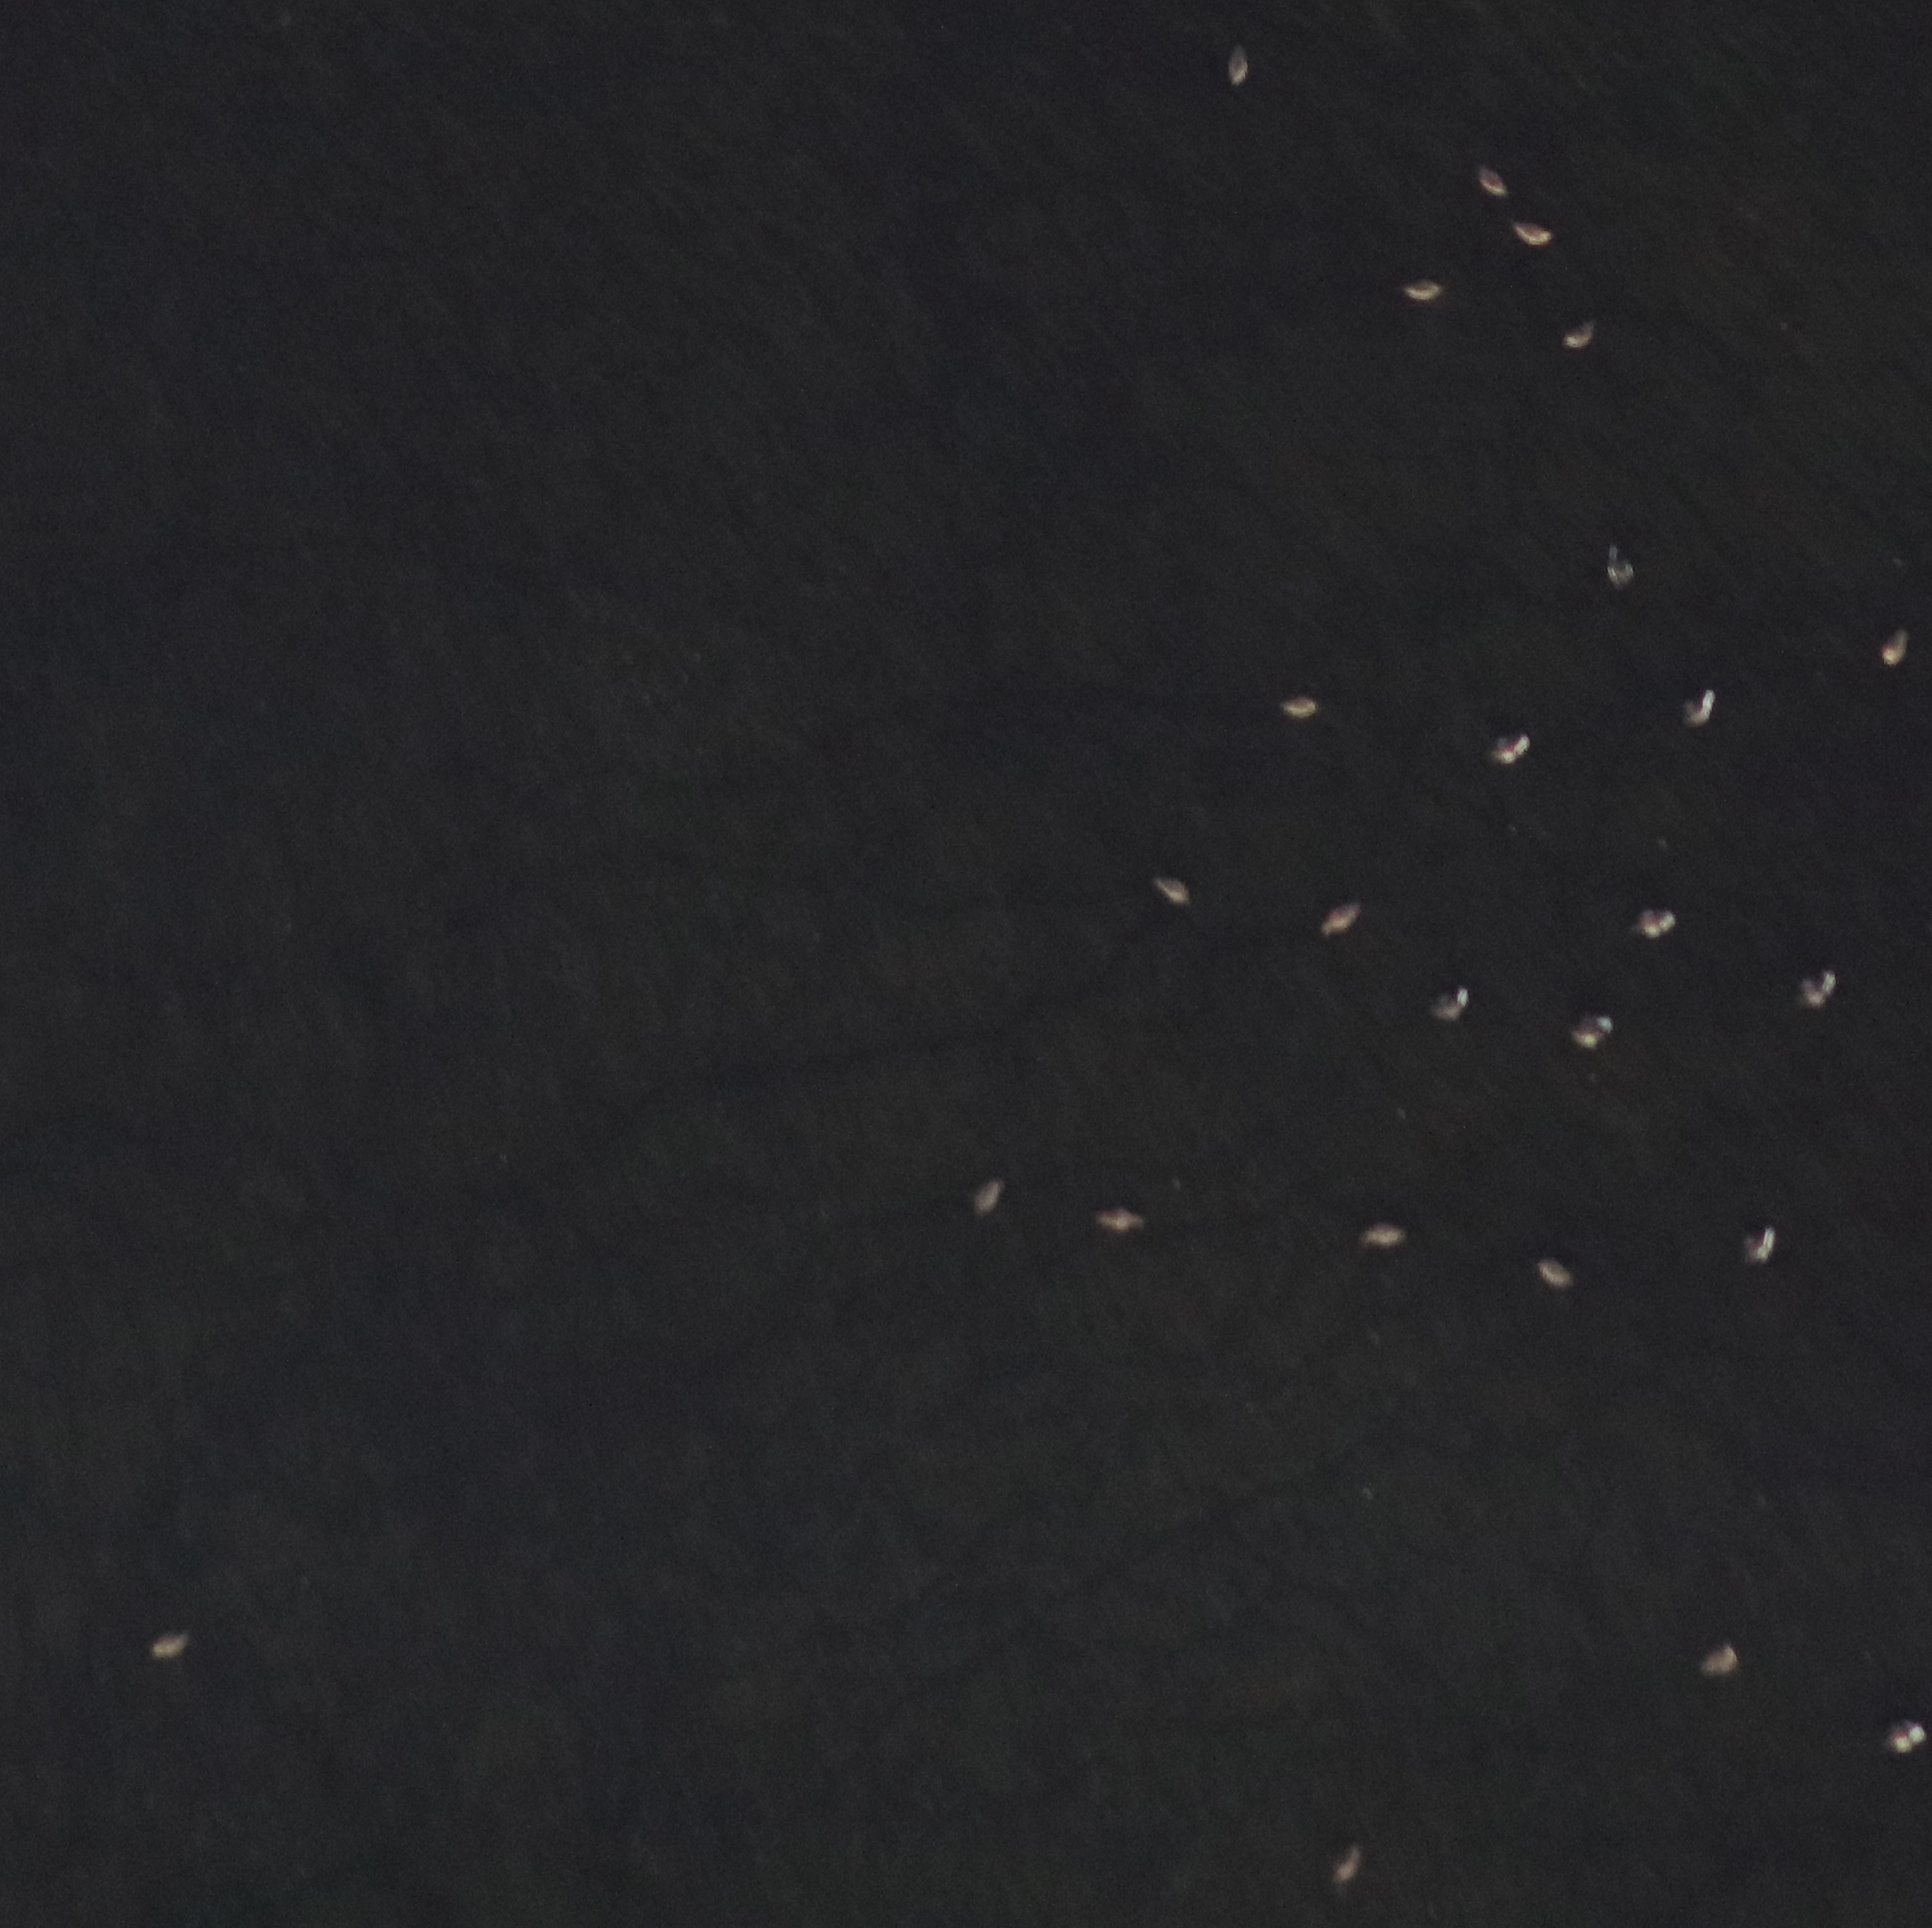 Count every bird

25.